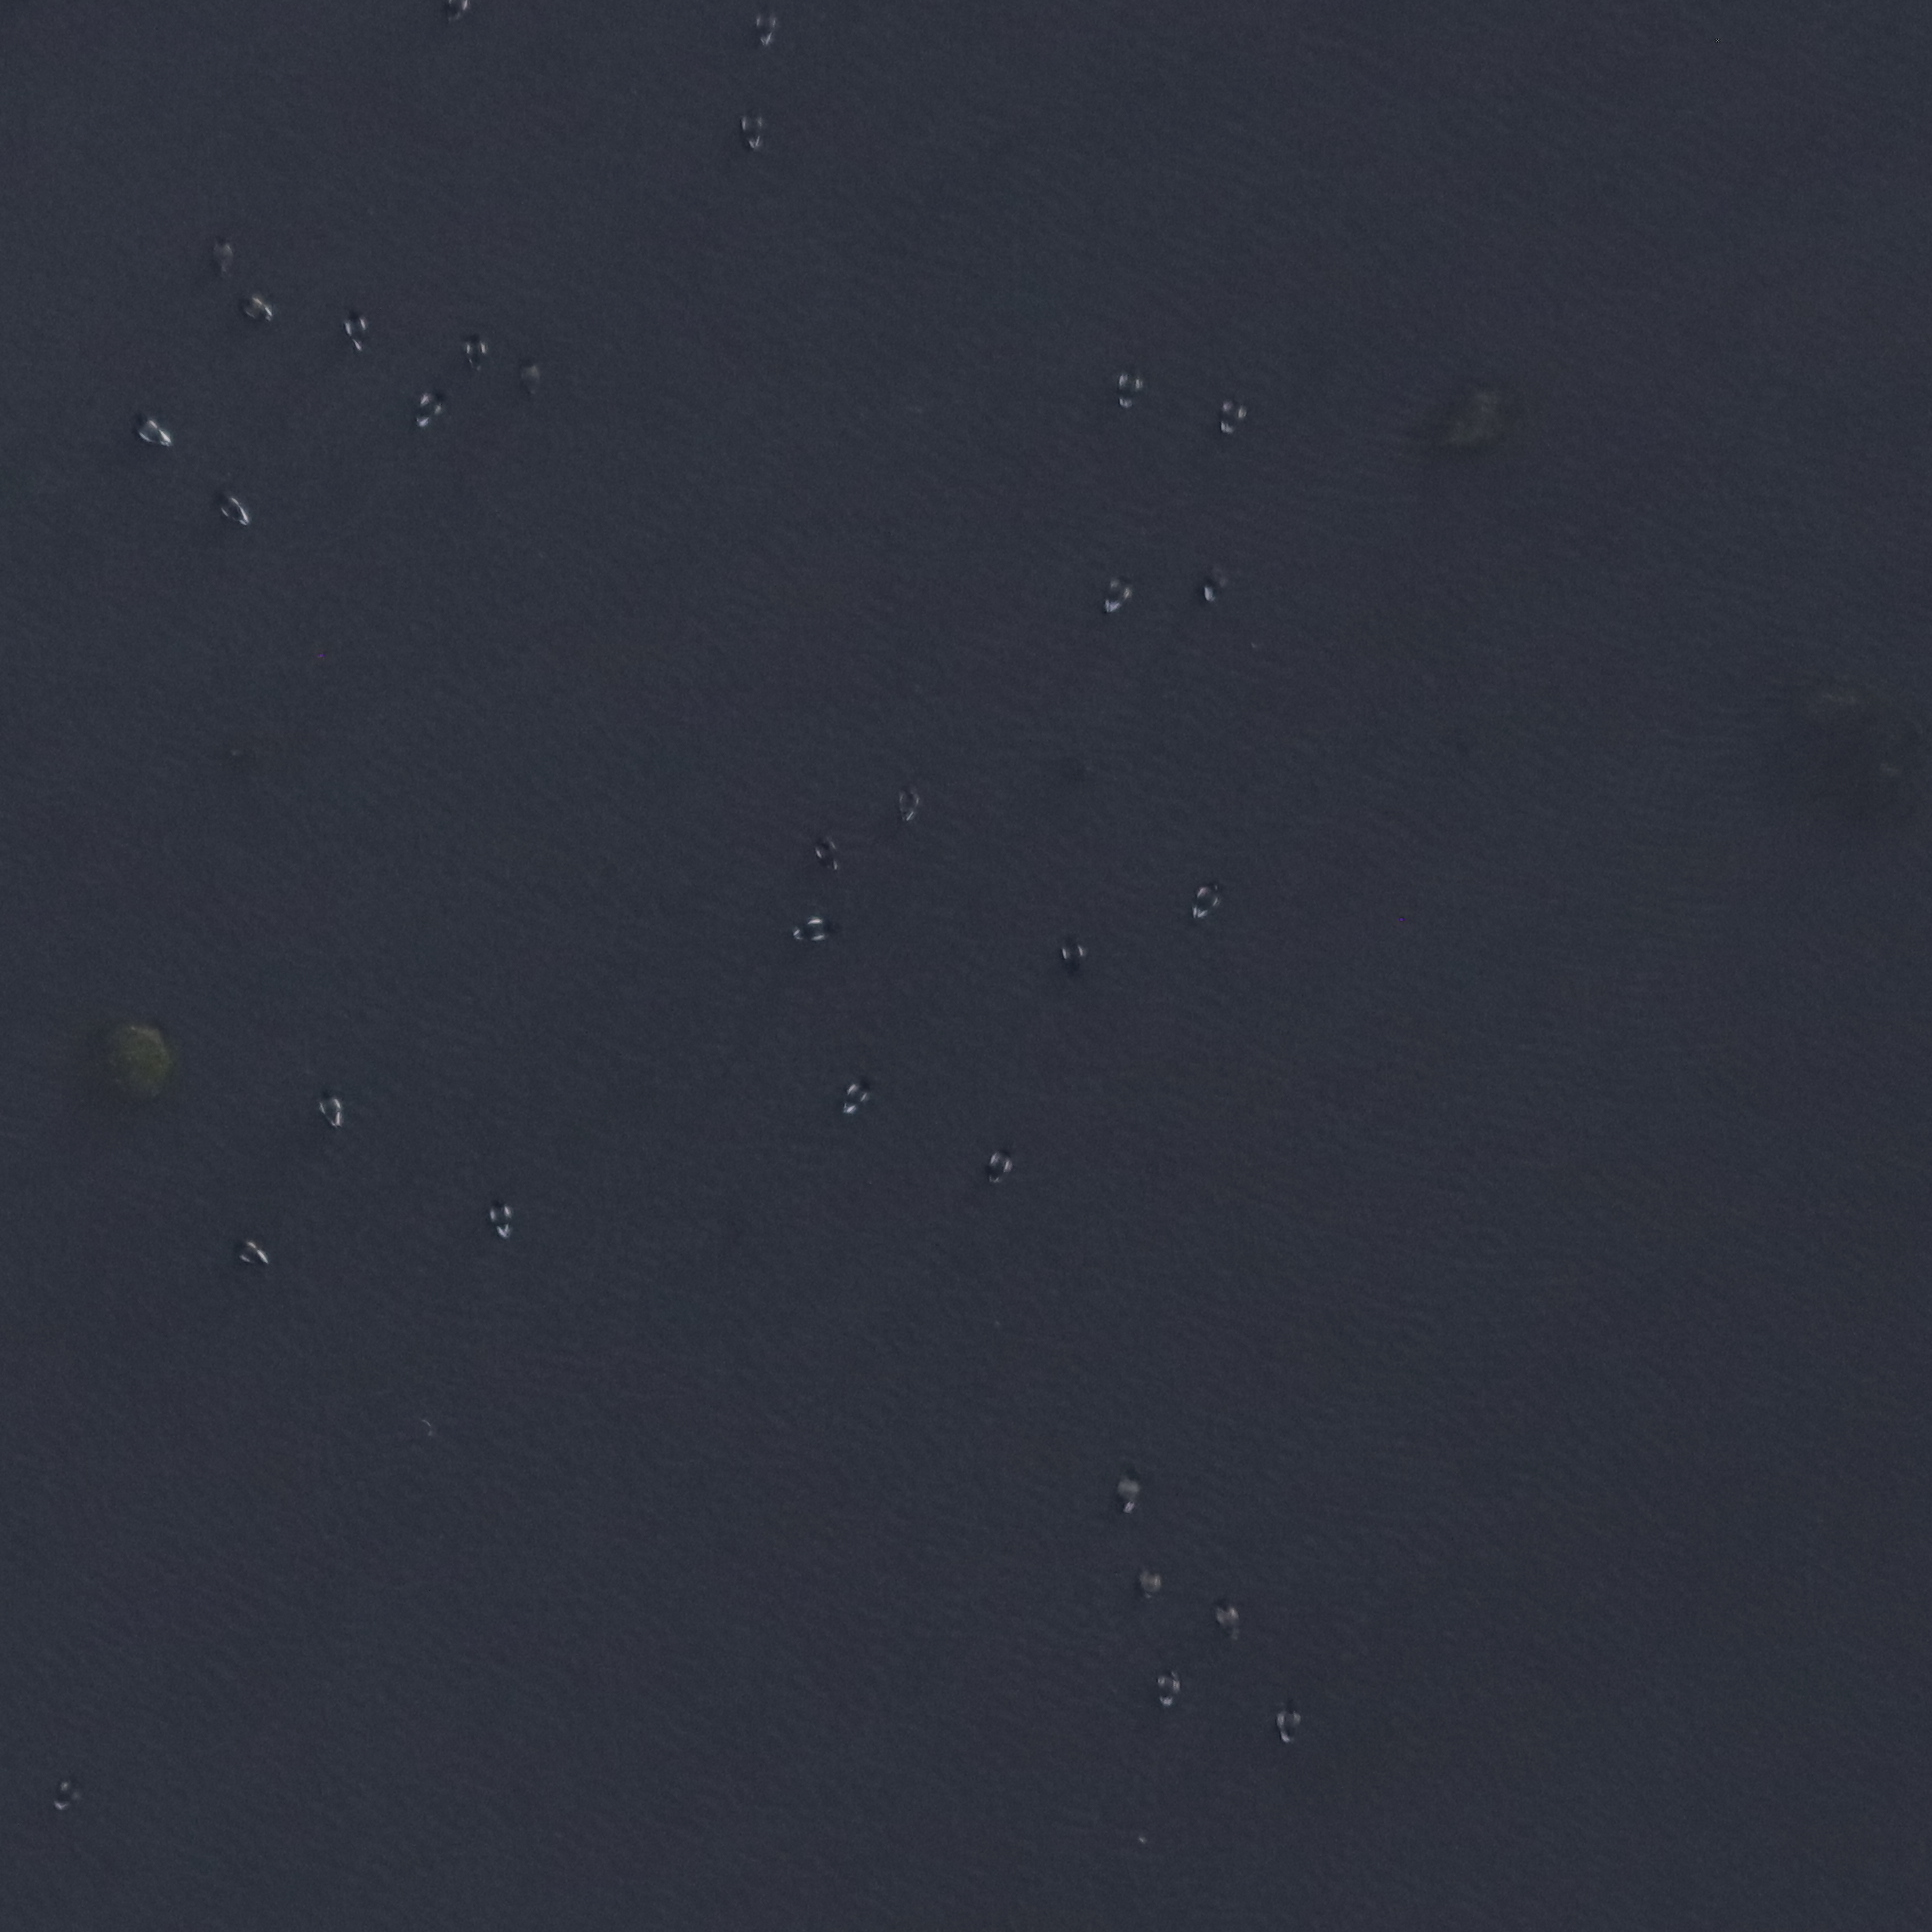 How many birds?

31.